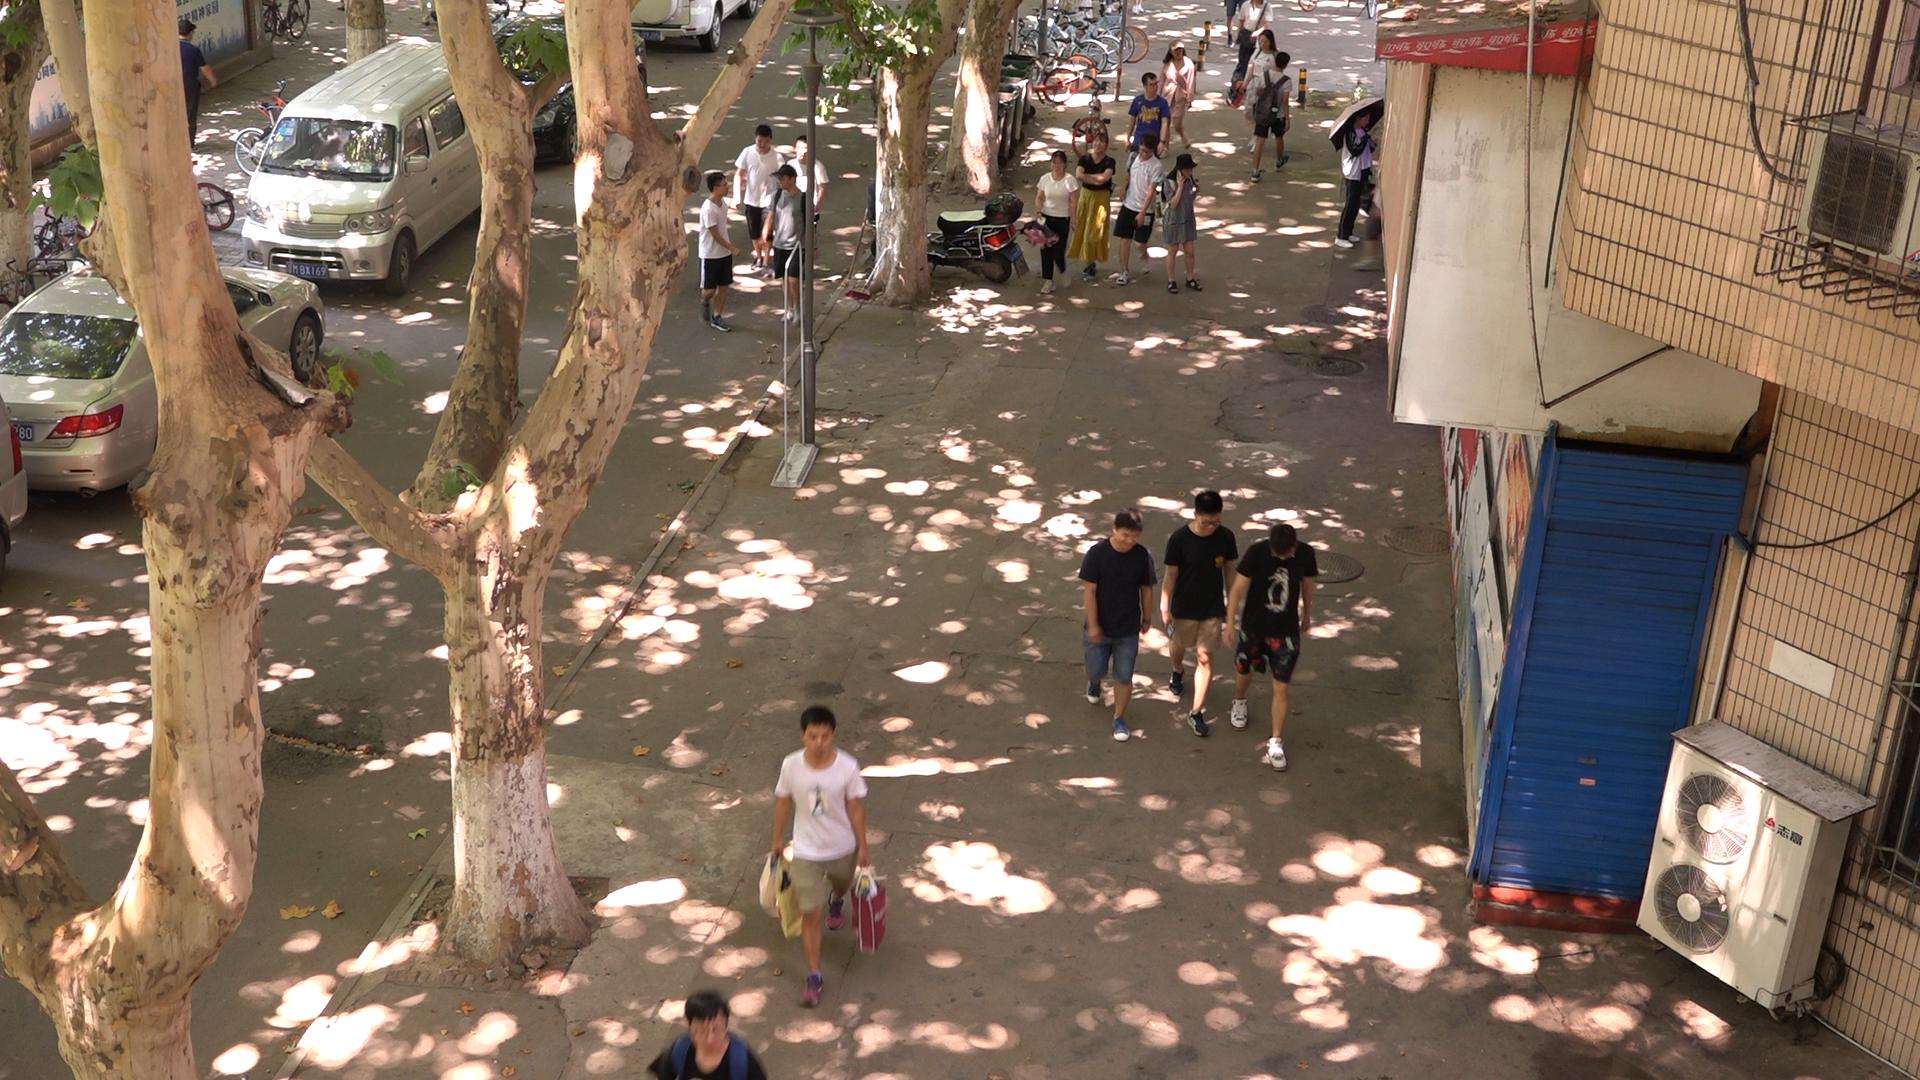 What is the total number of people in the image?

20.